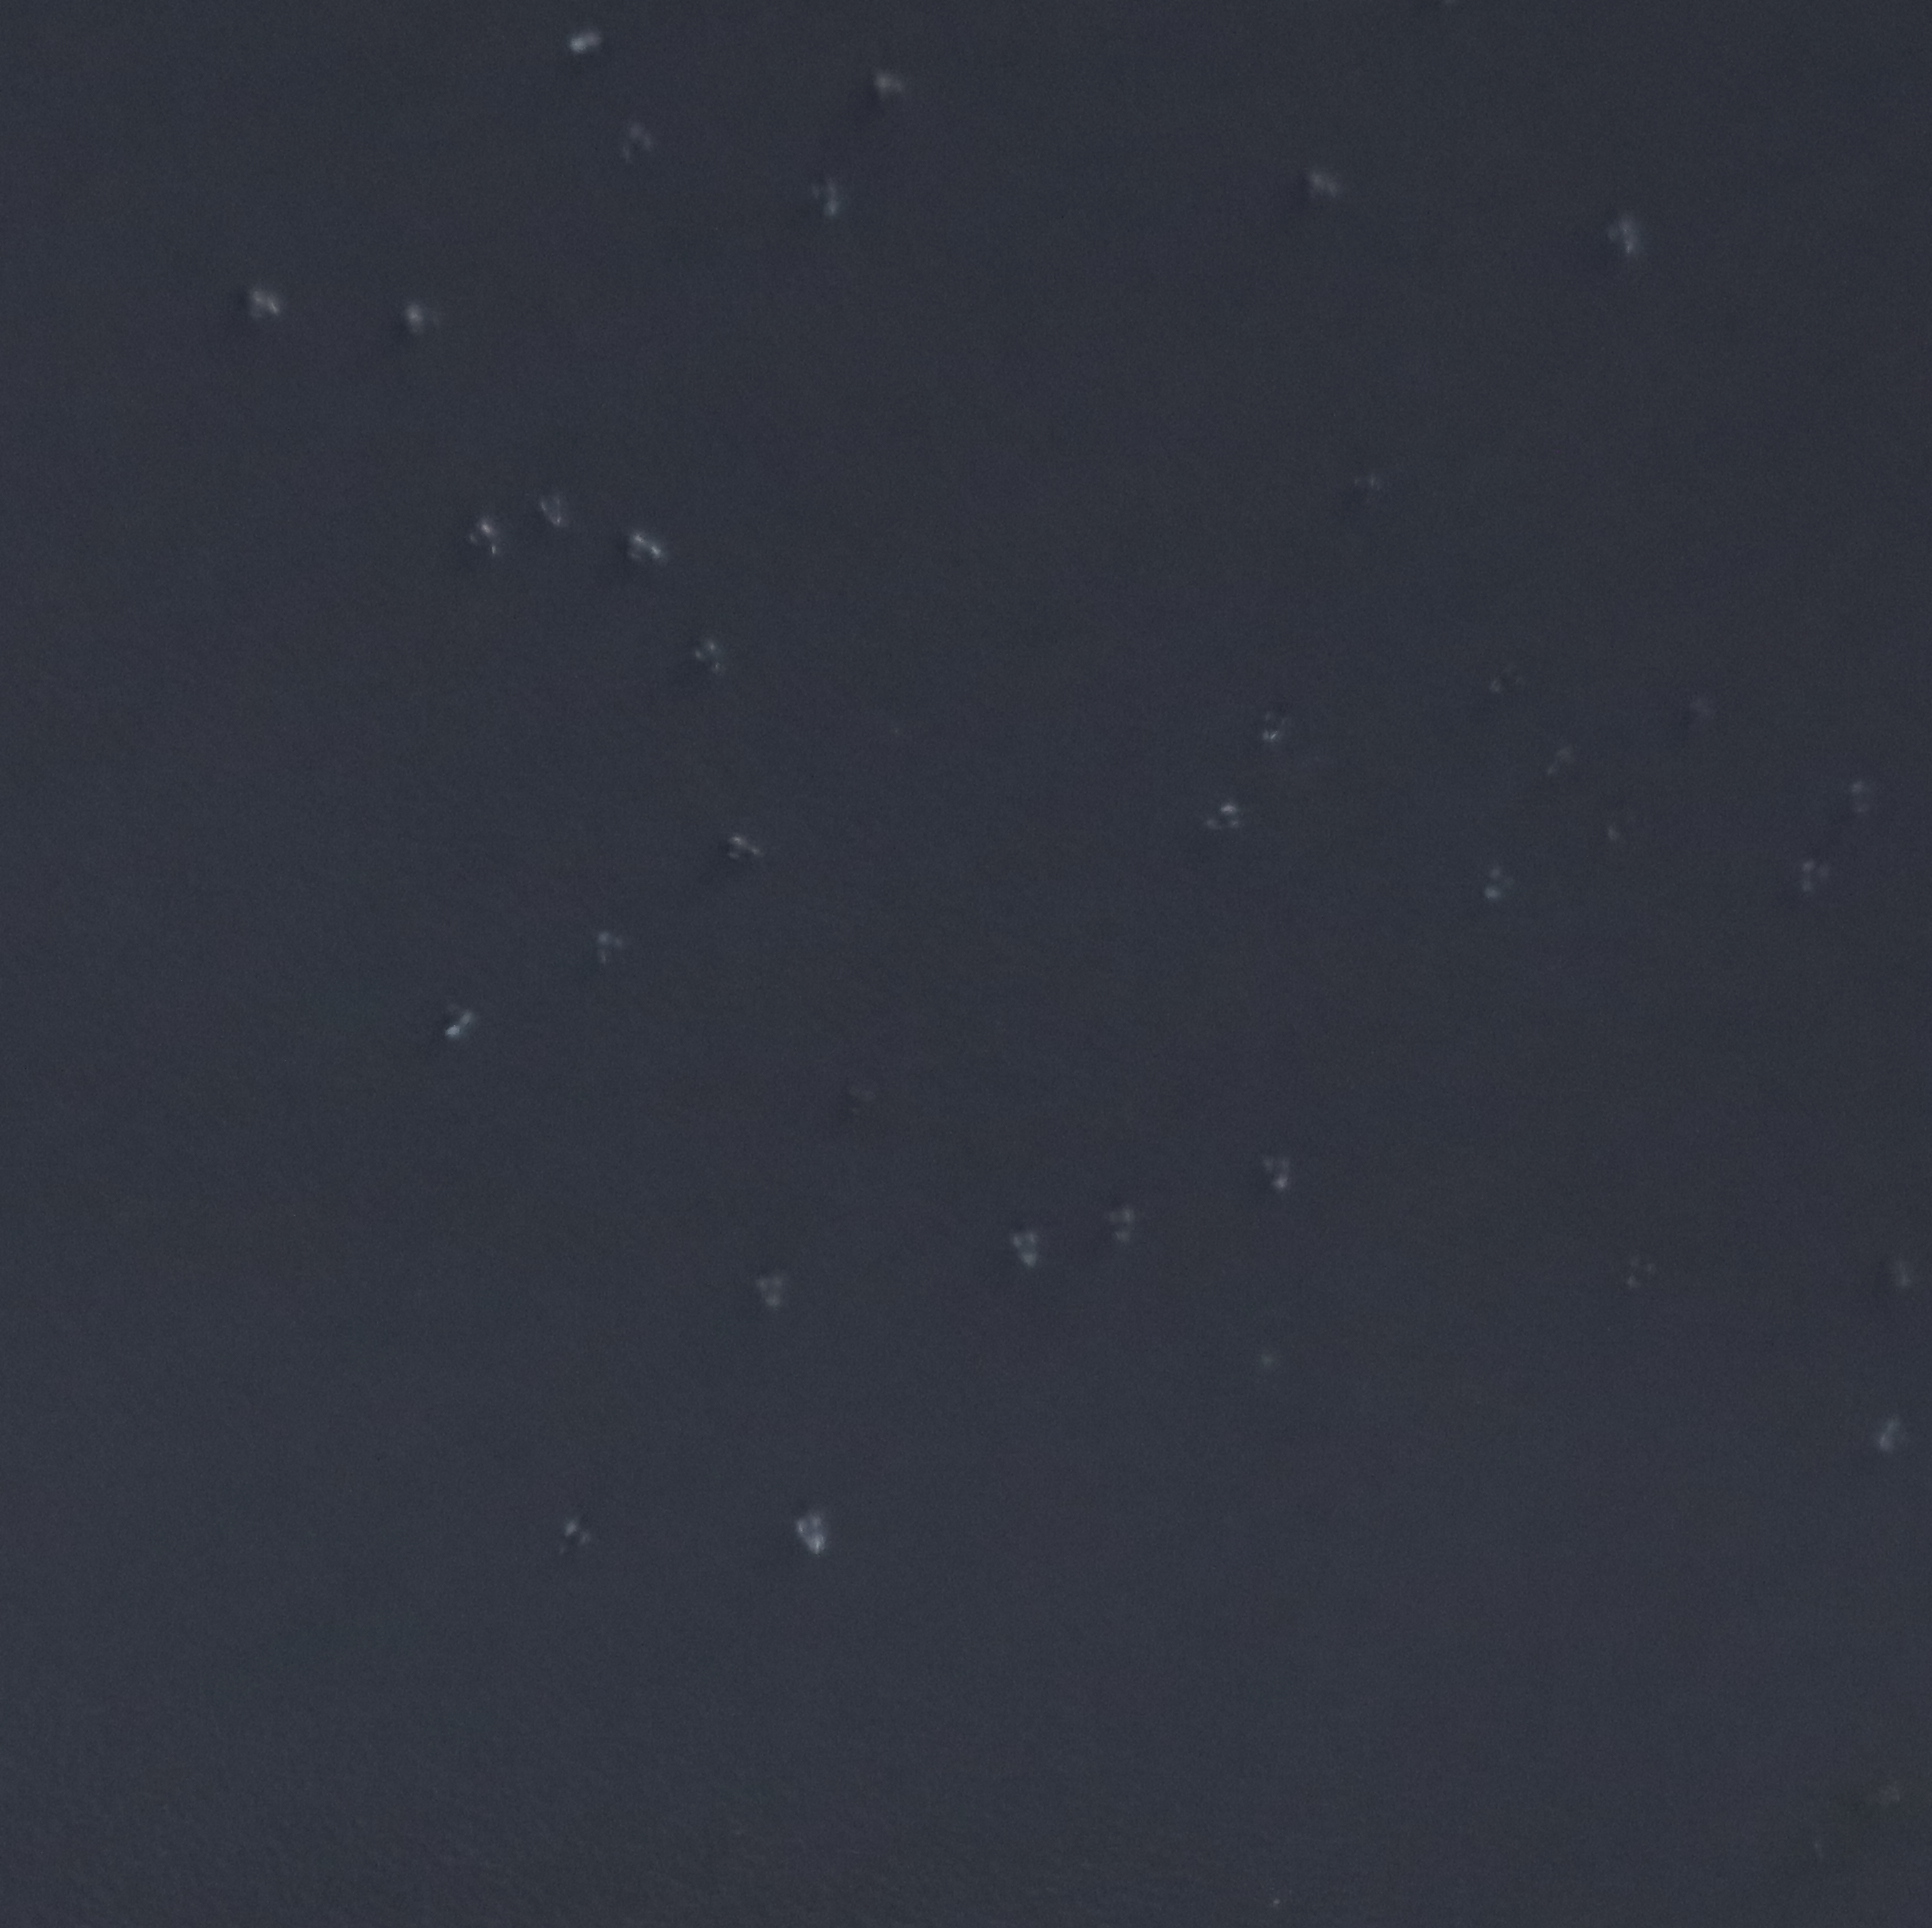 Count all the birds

35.